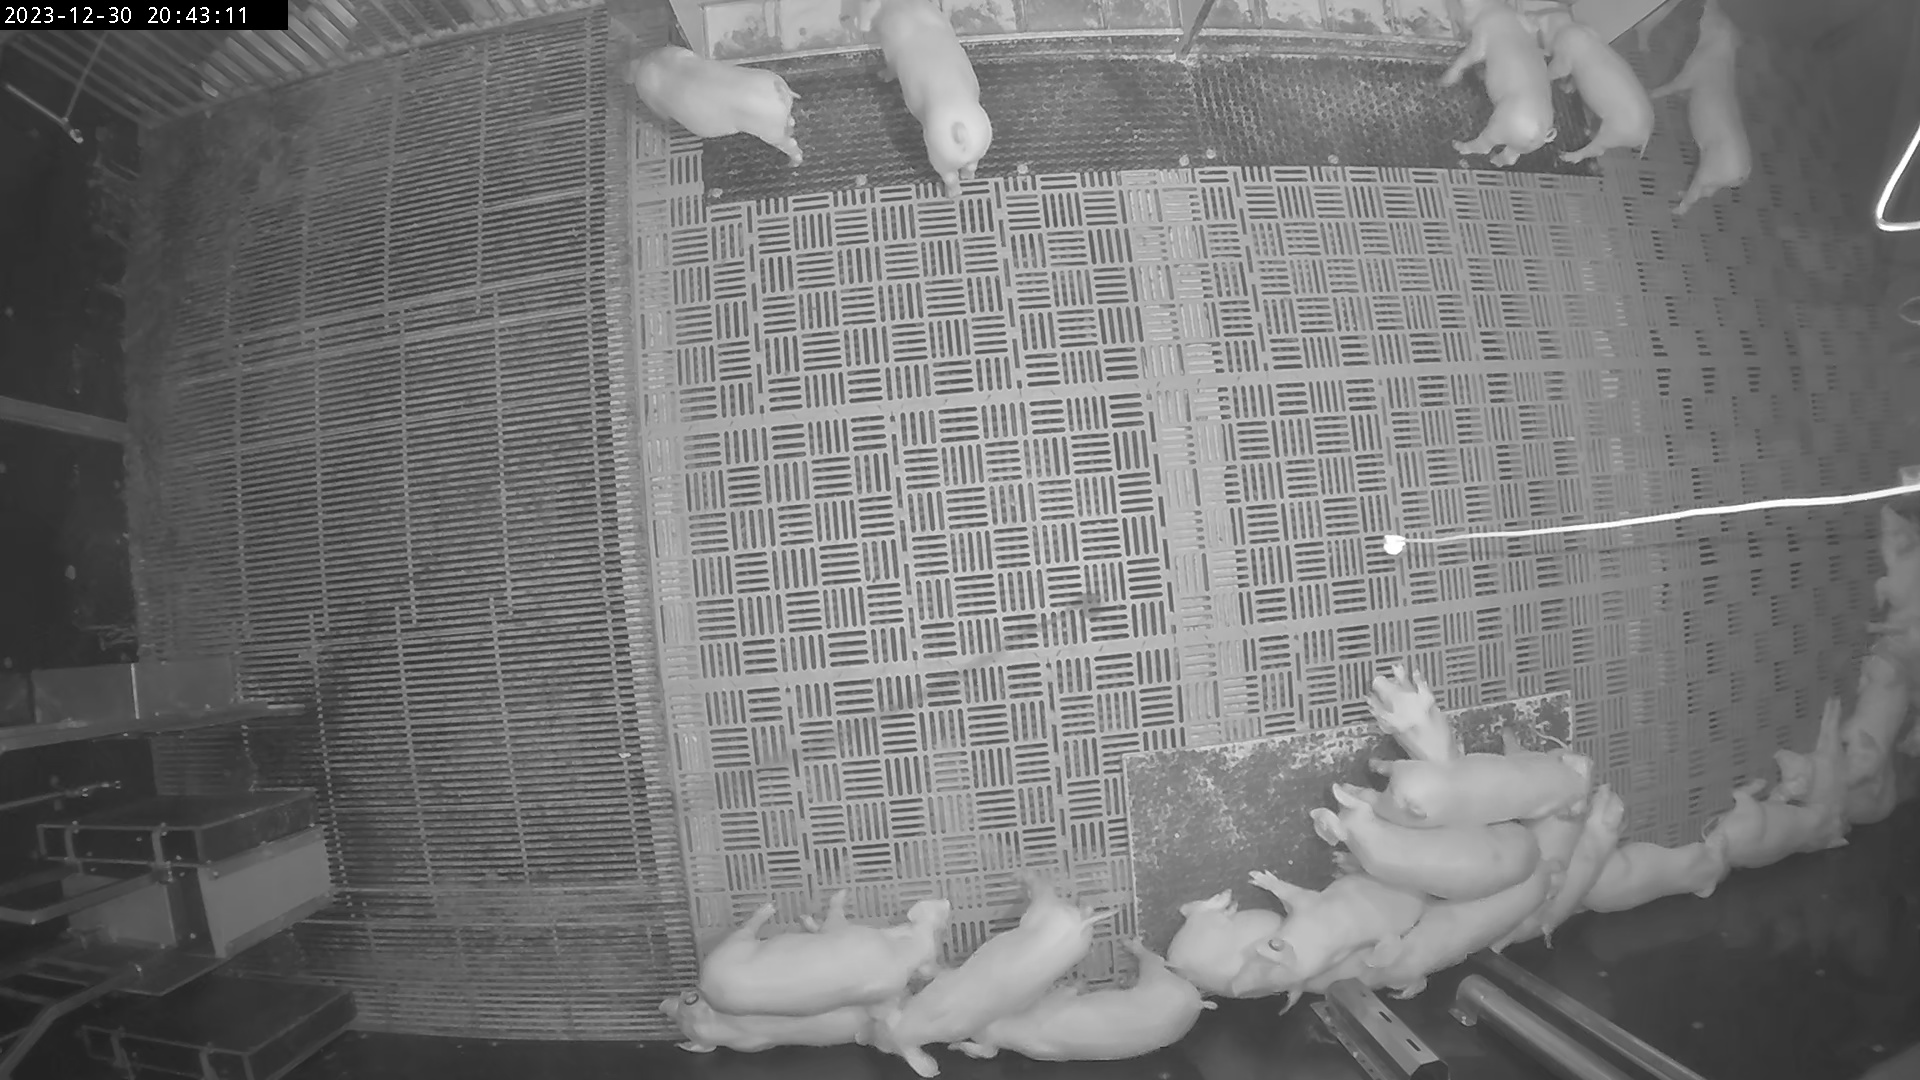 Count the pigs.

23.